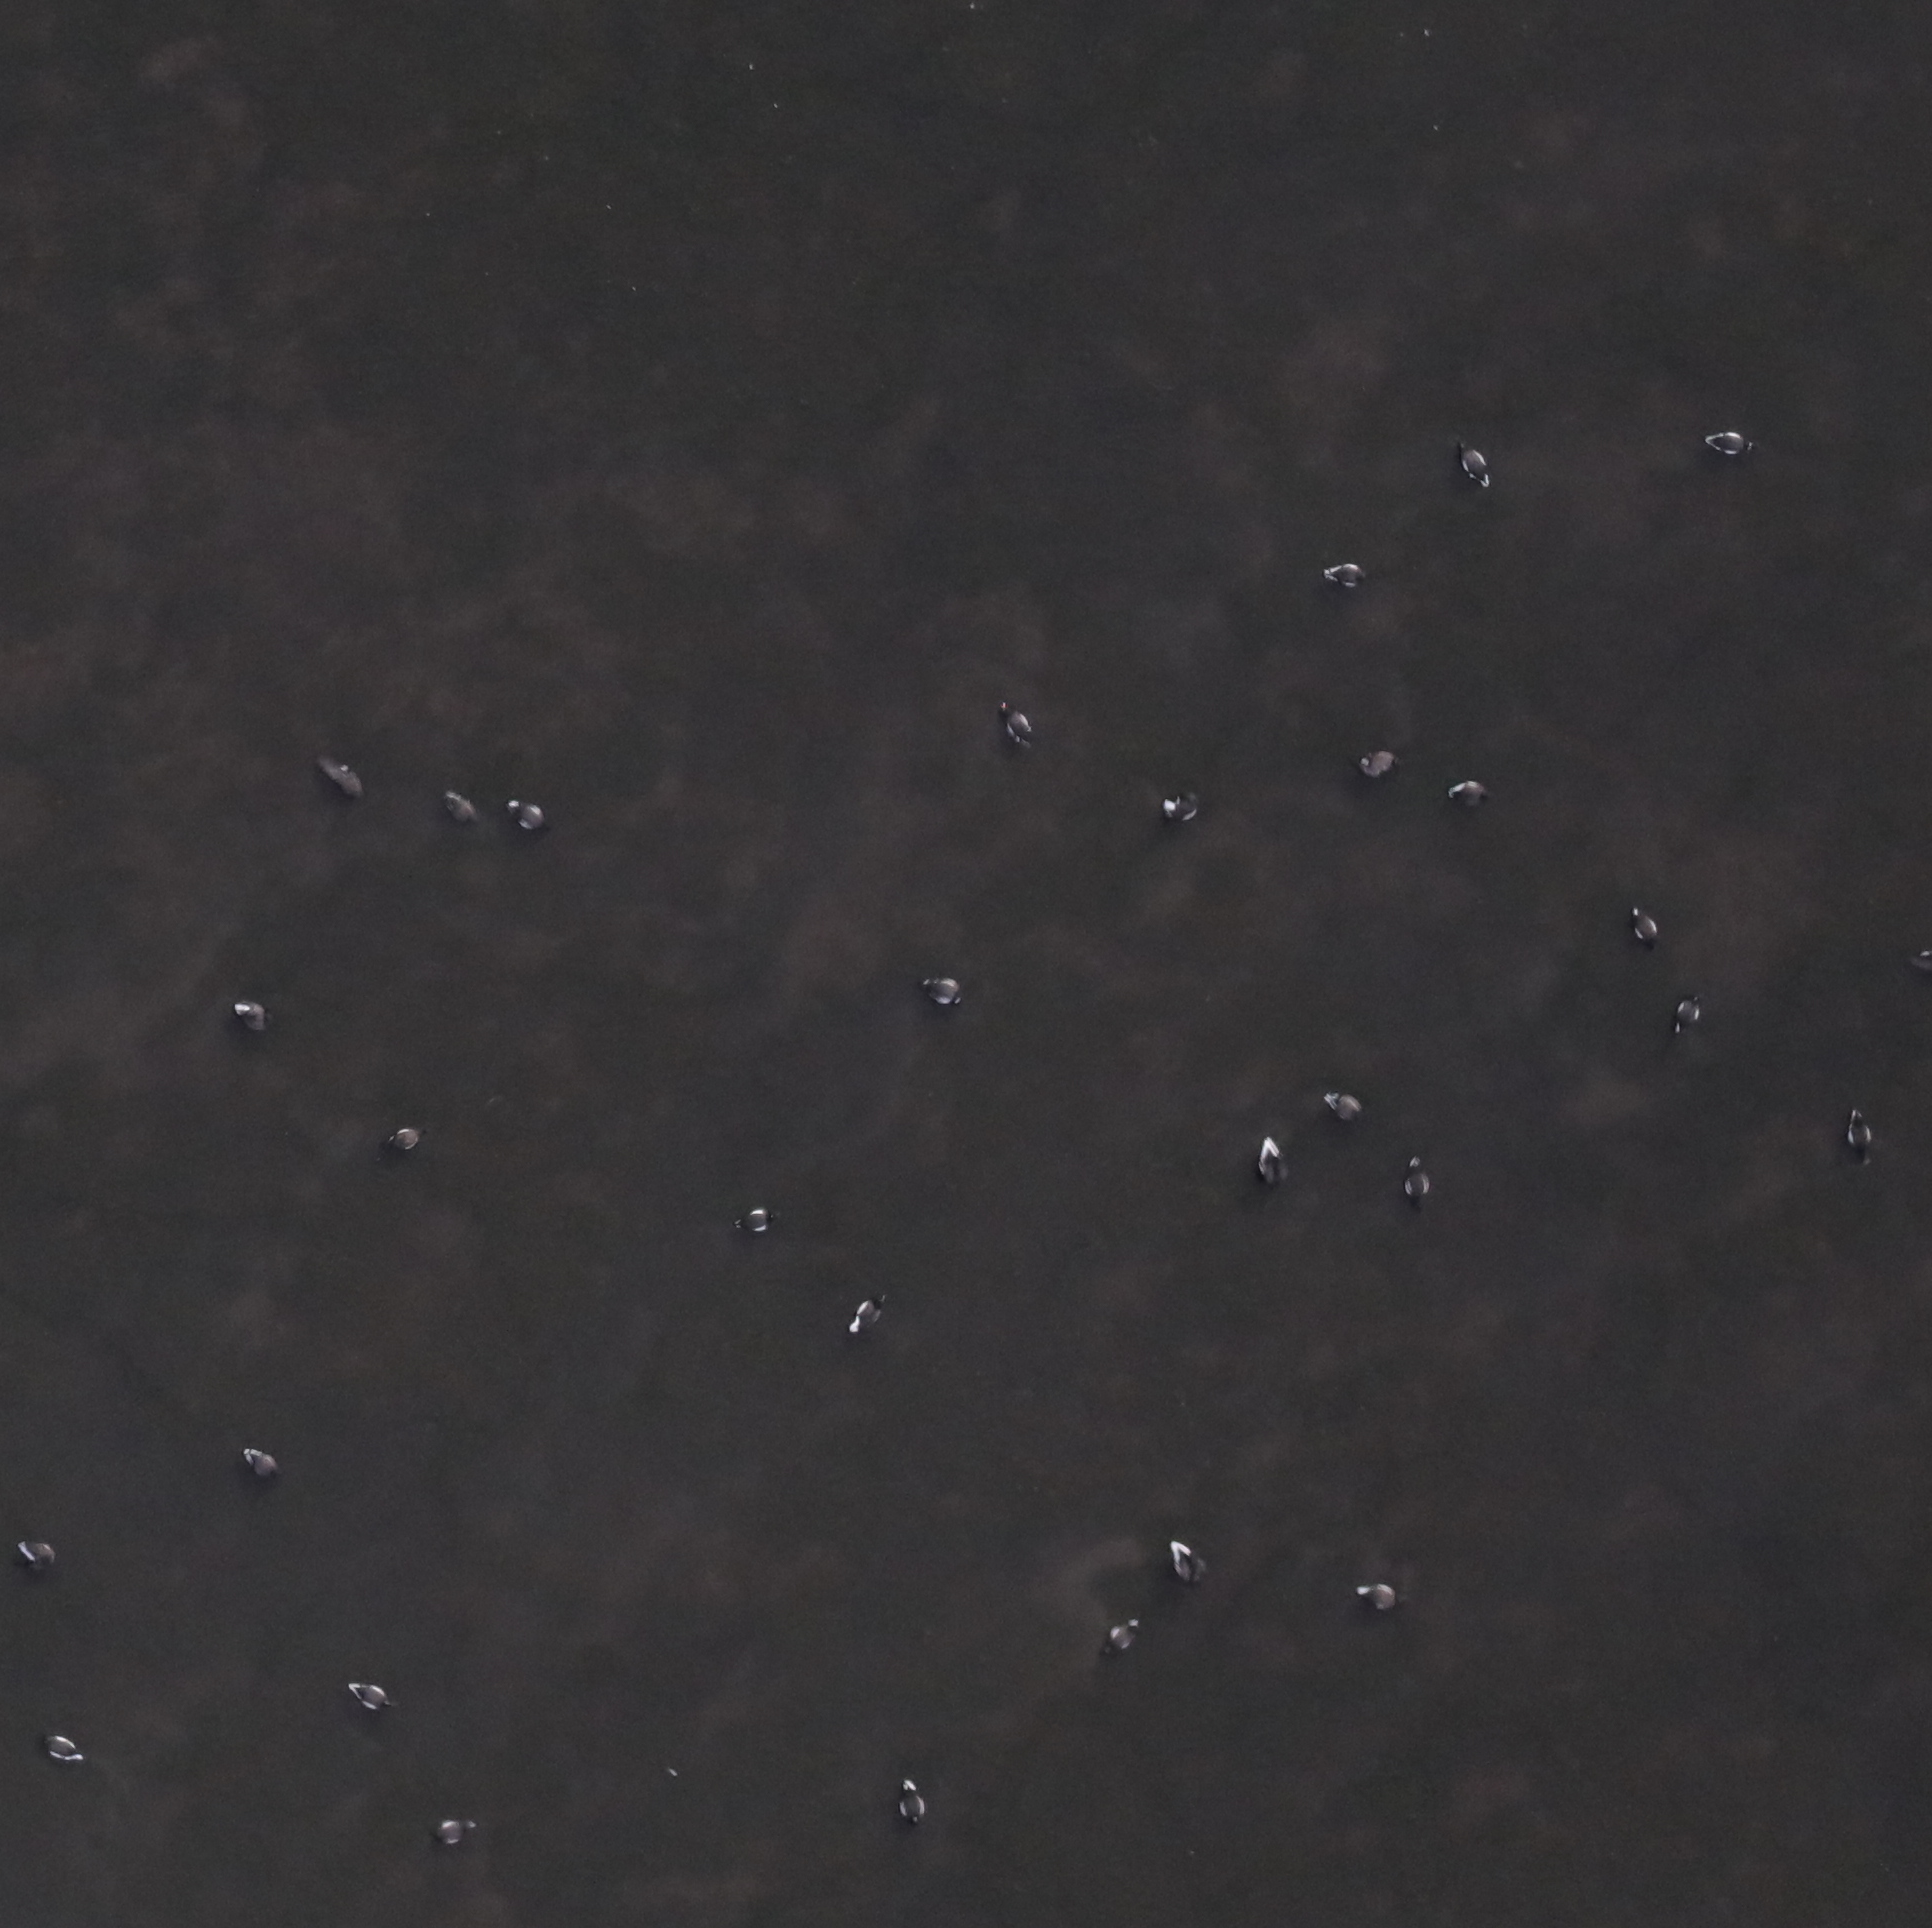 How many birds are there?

30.